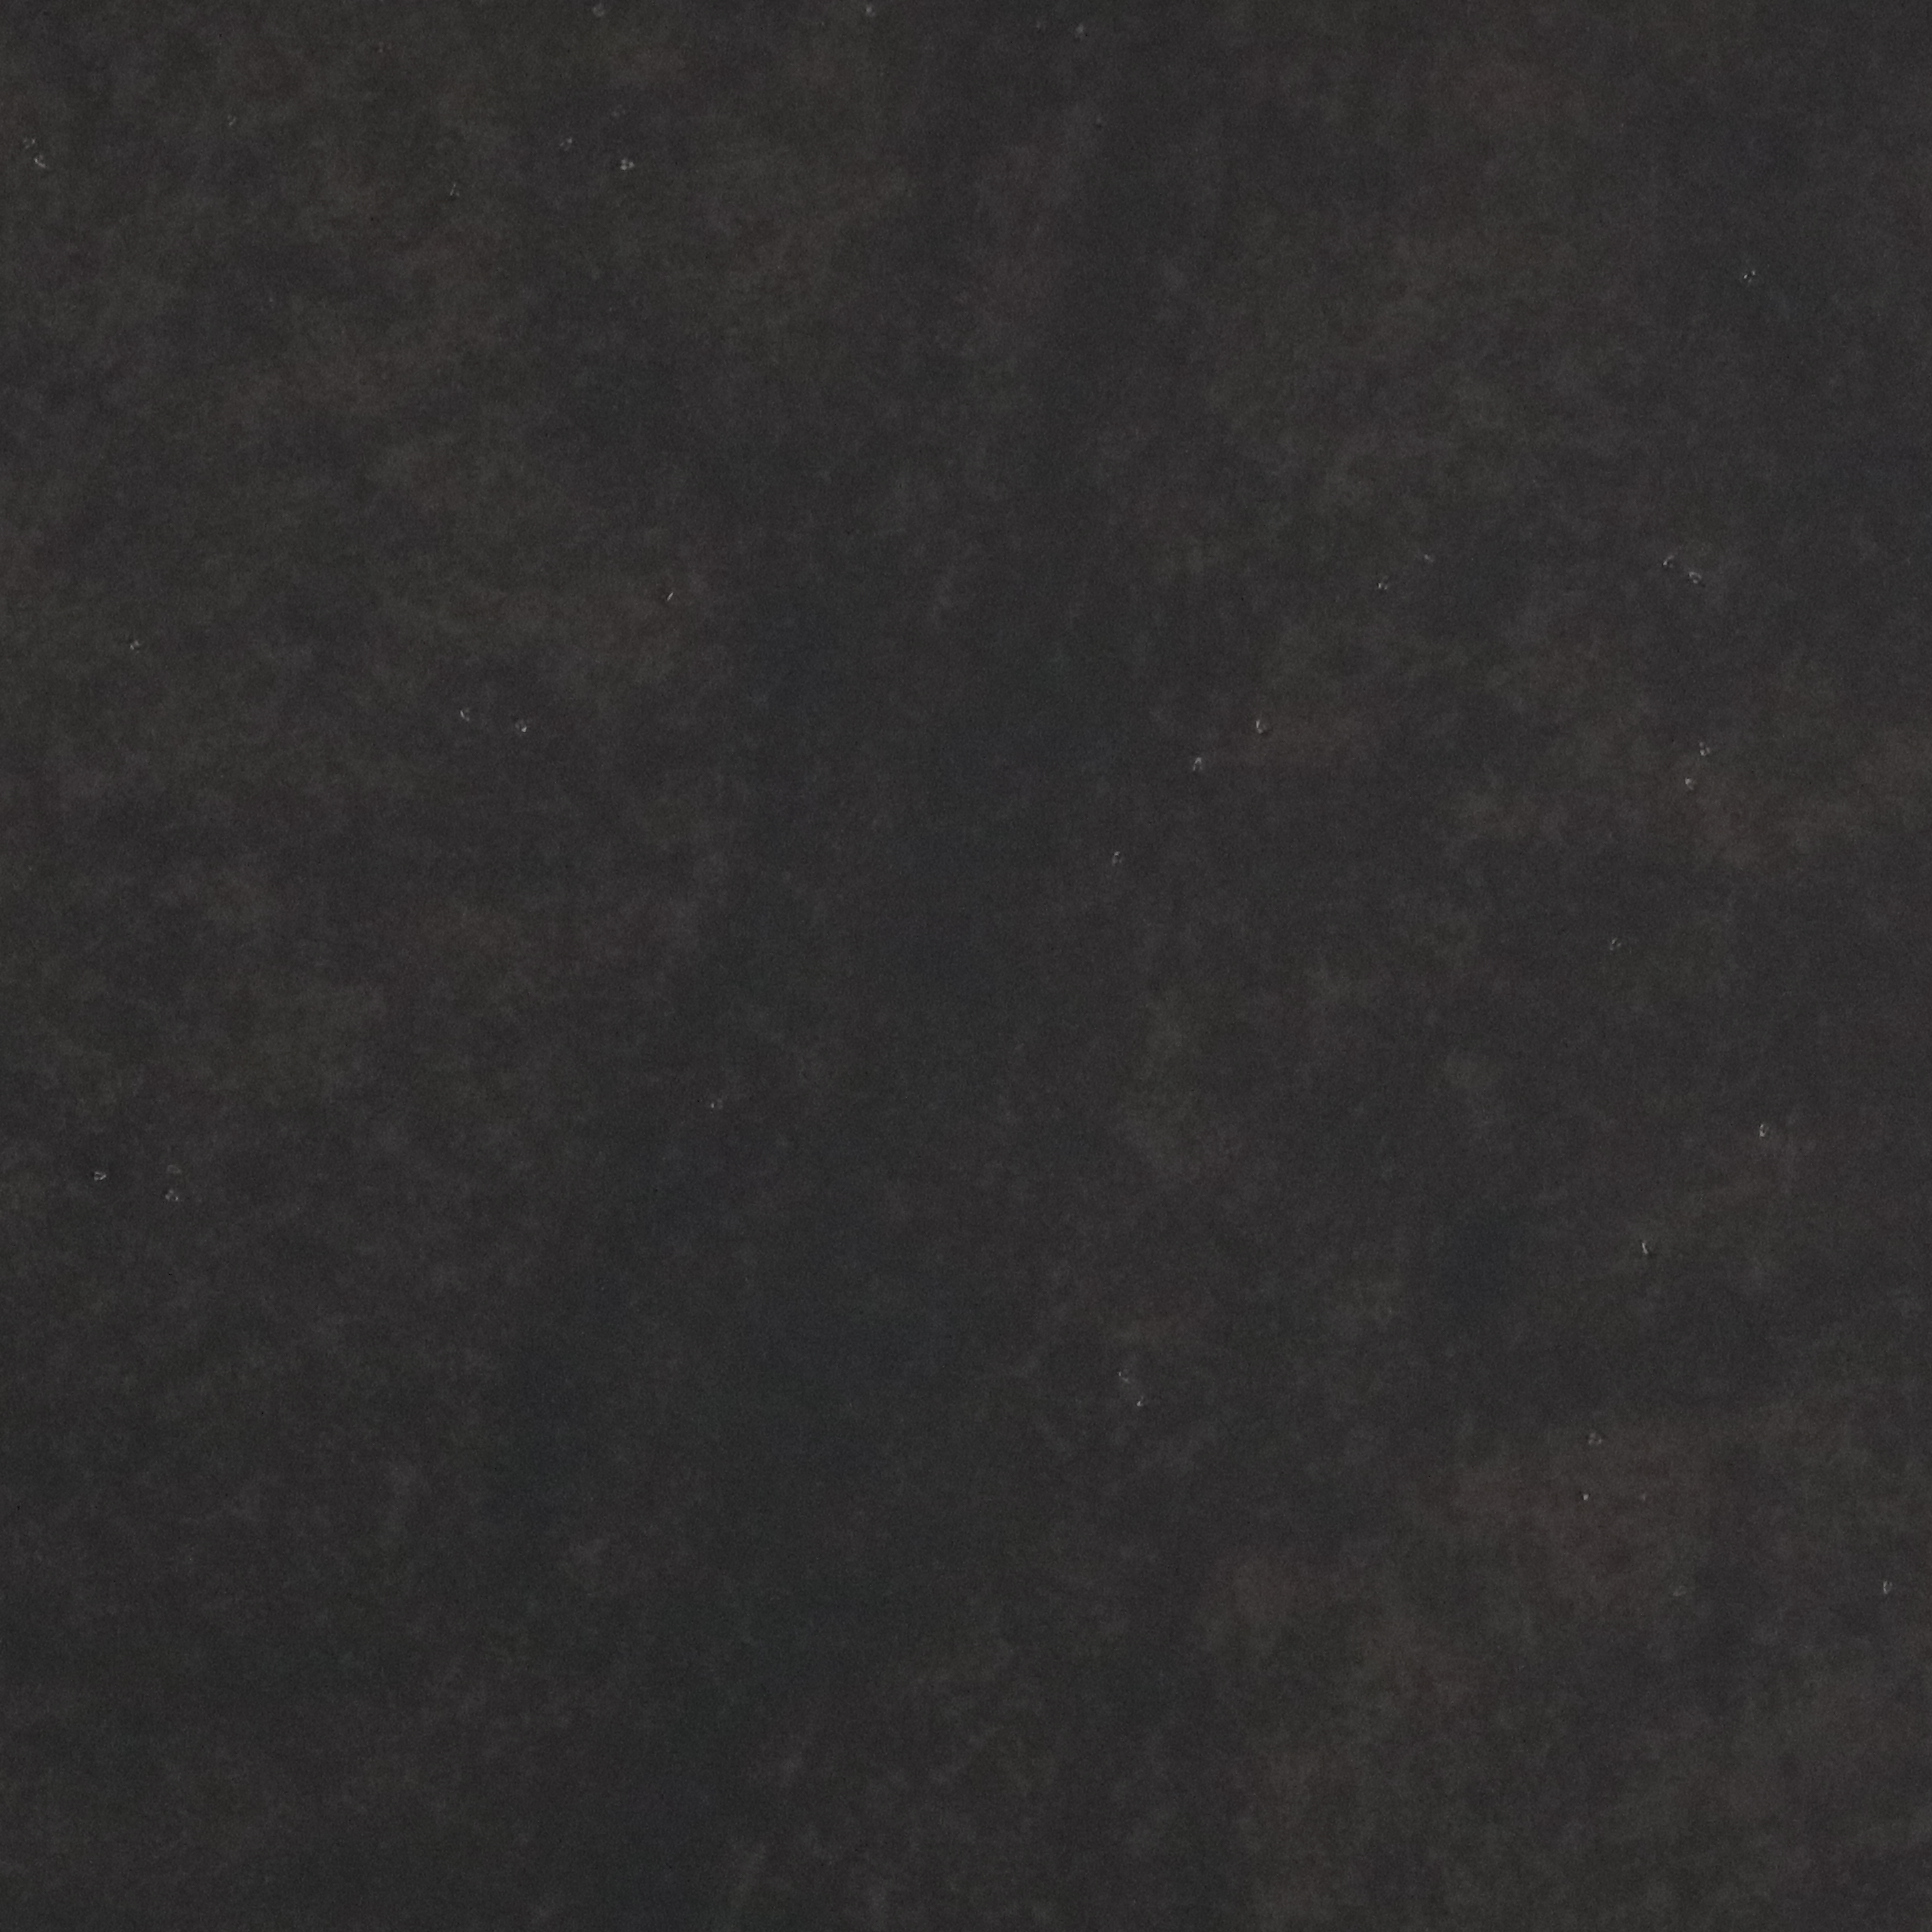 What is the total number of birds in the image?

38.